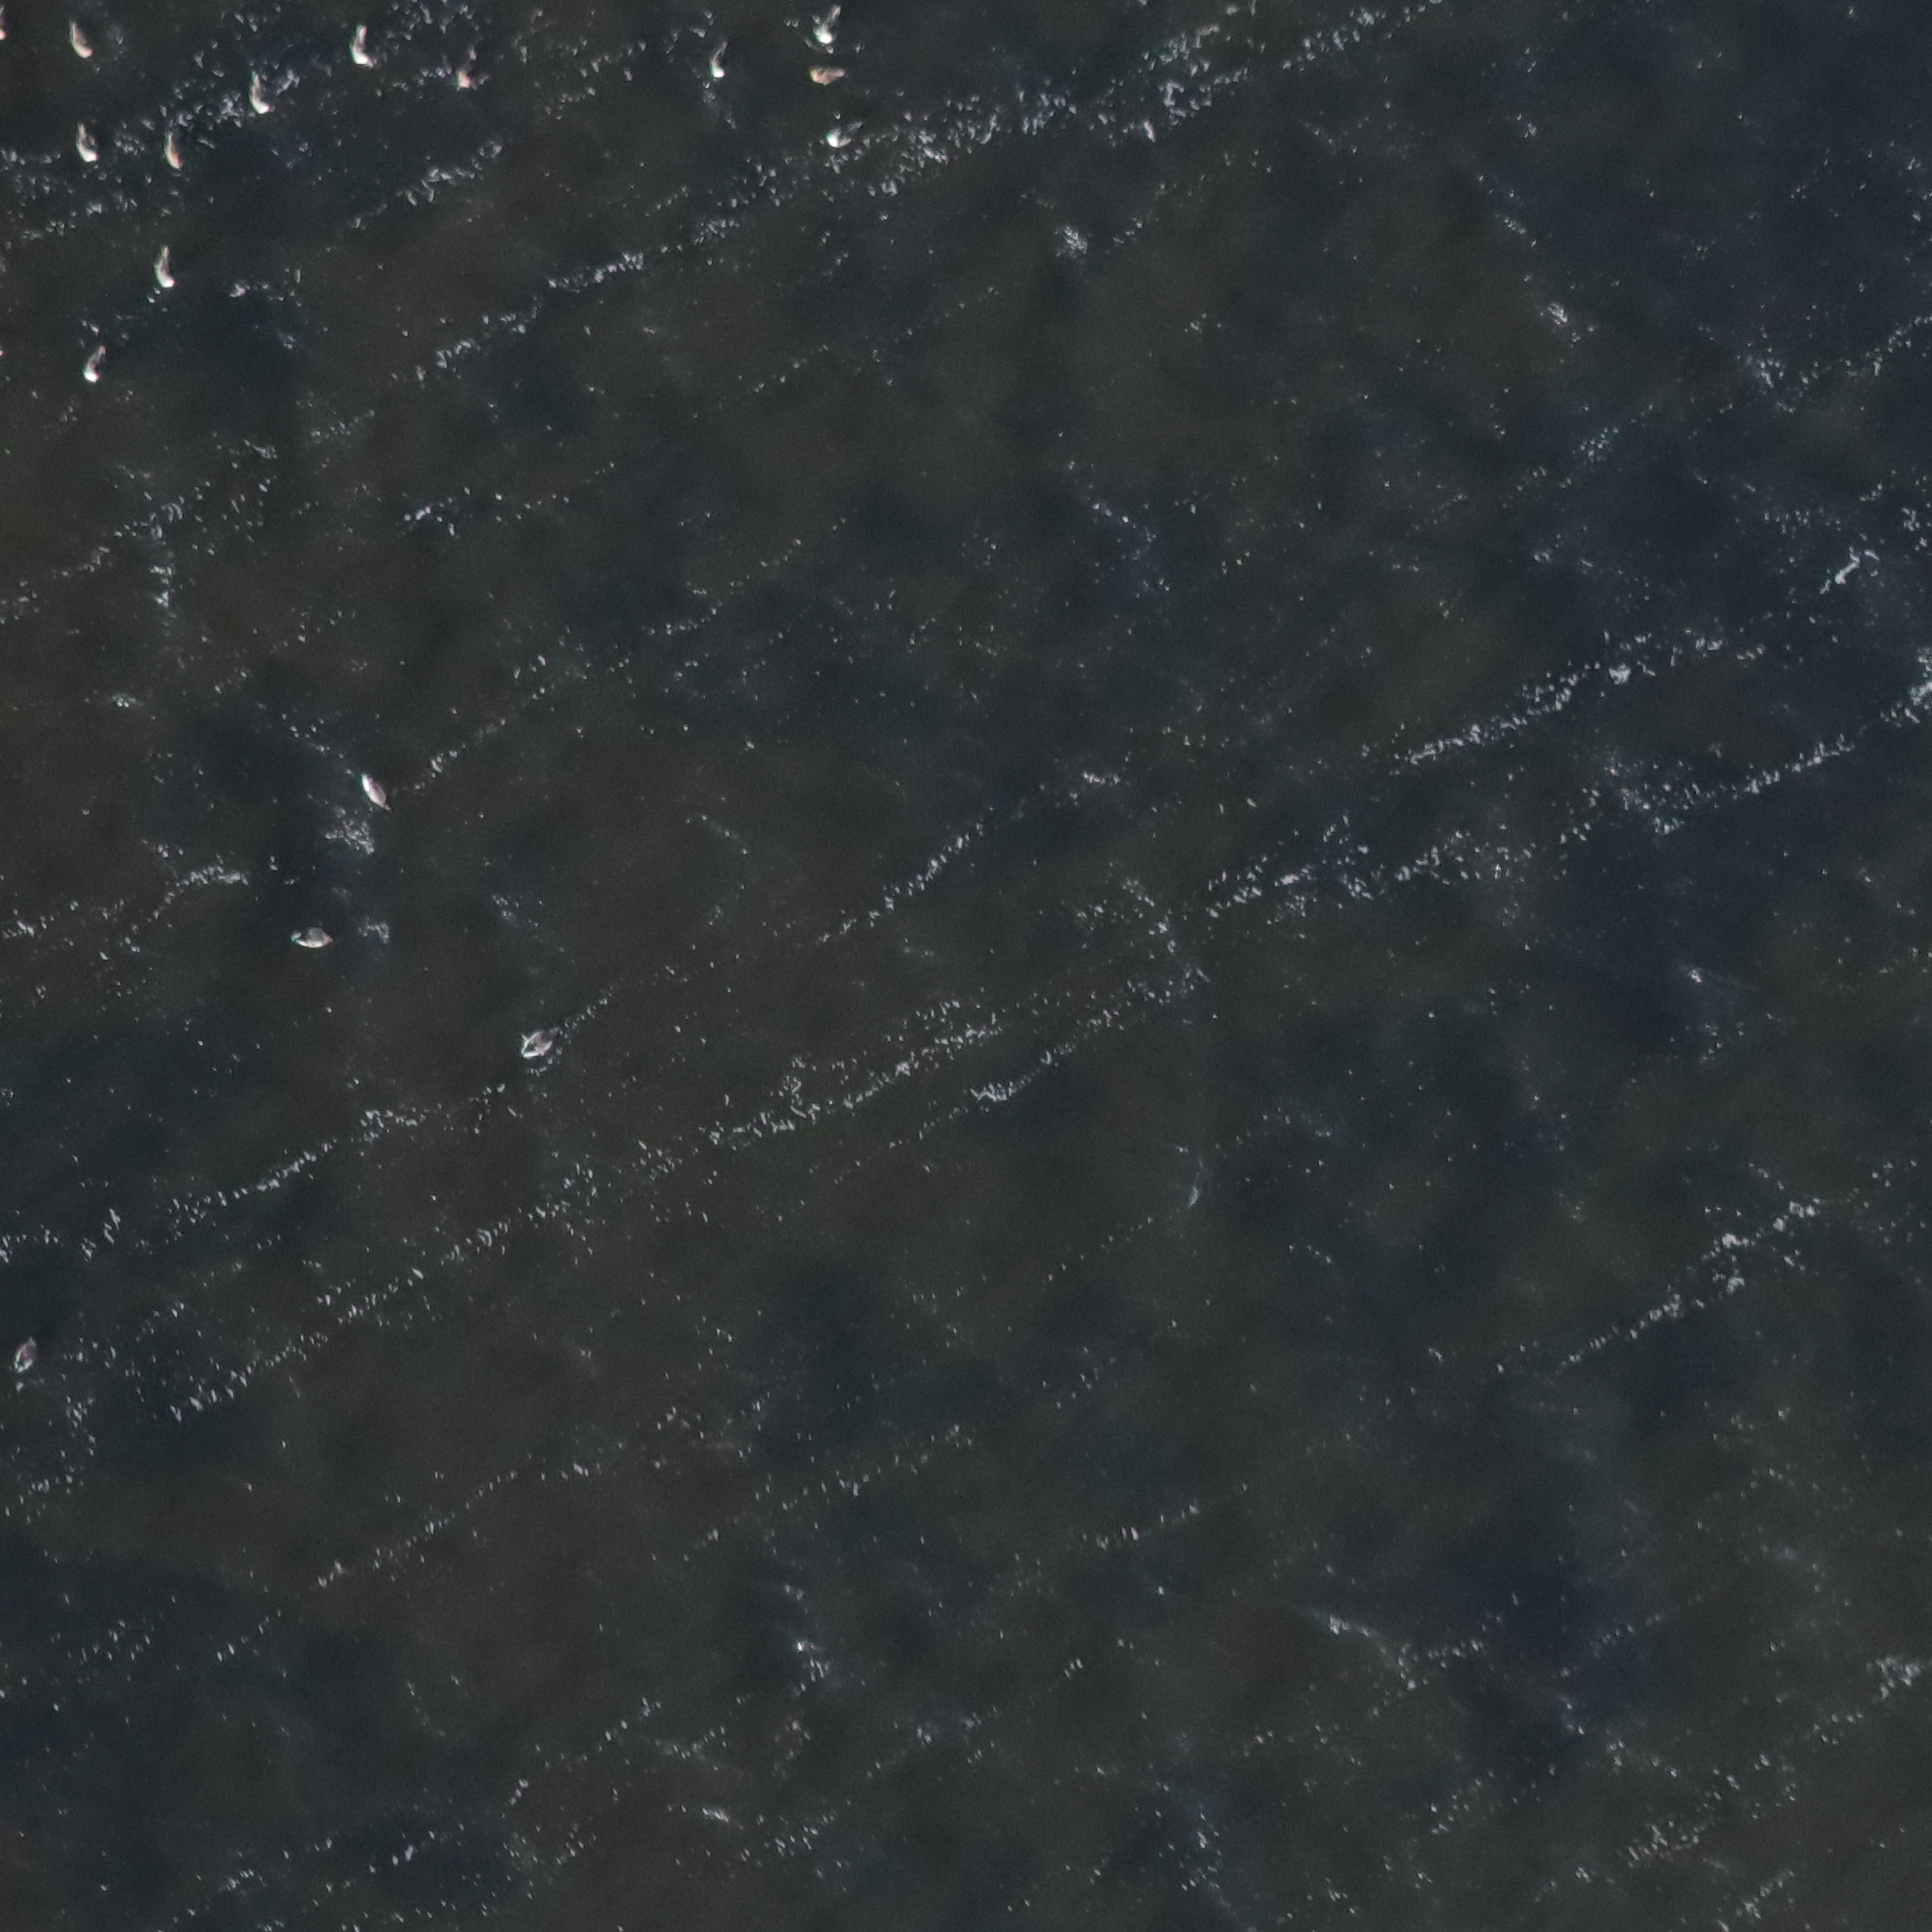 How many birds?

15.